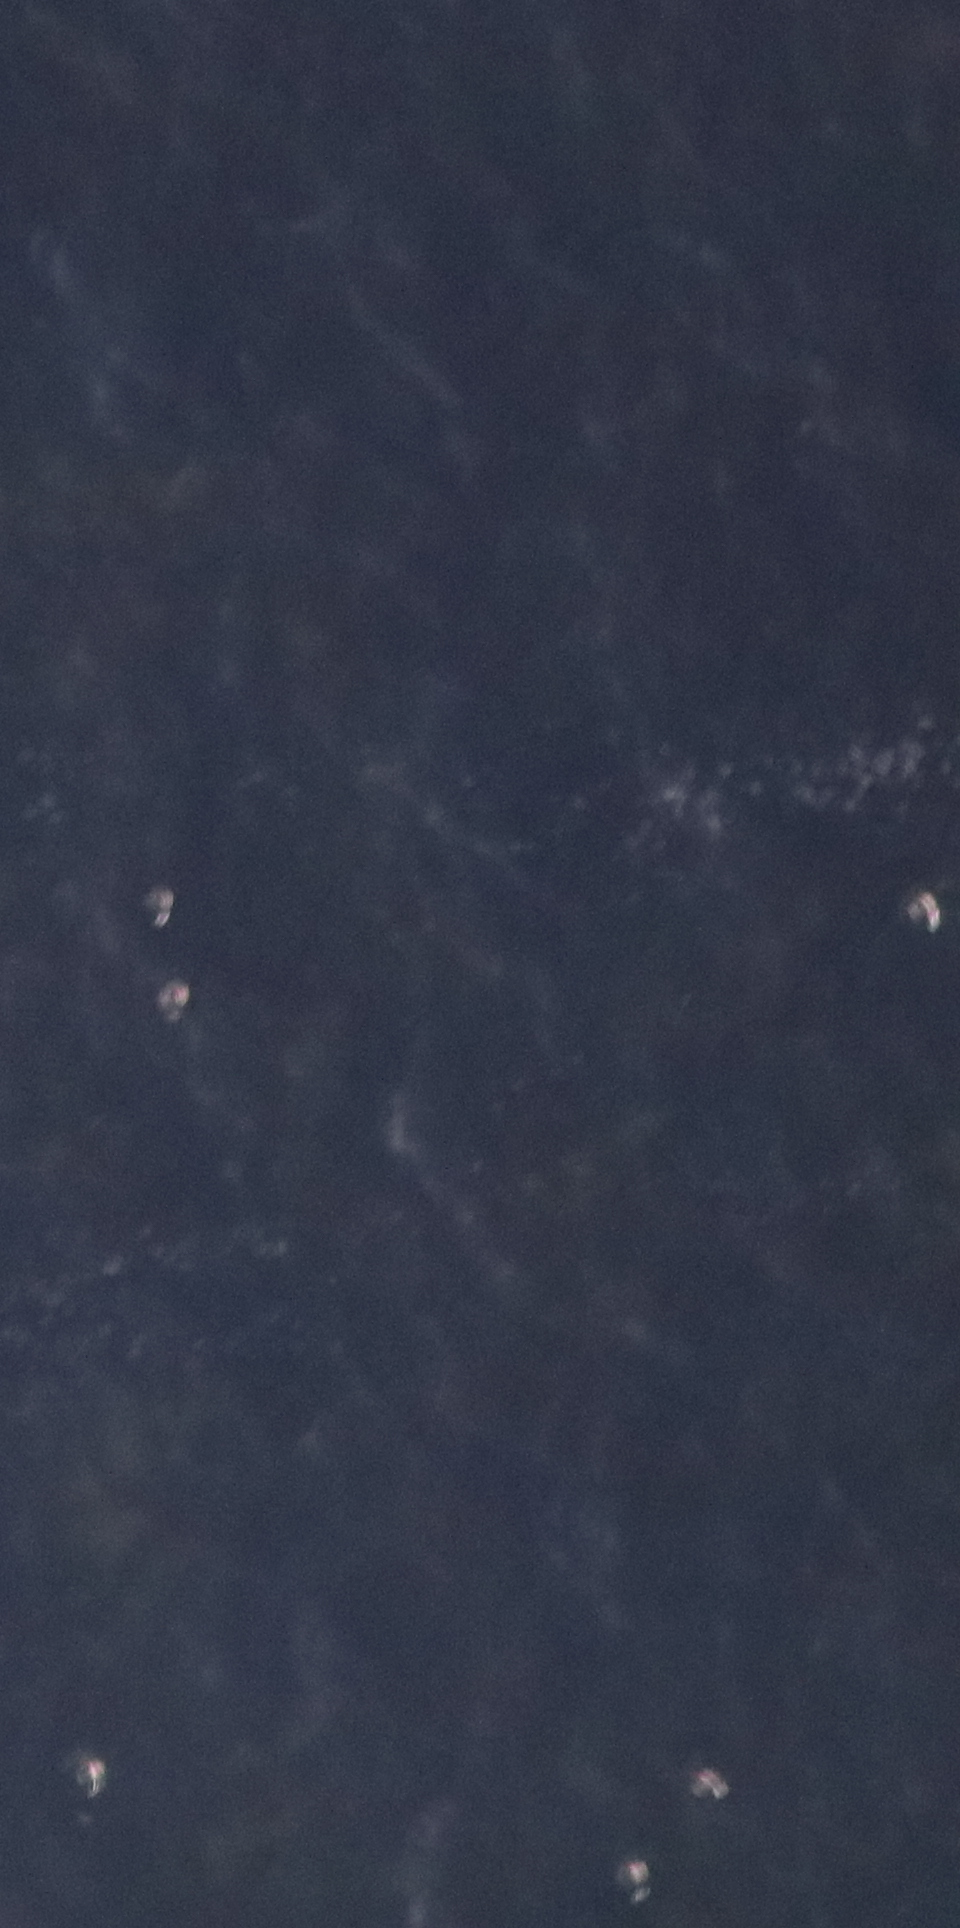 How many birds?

6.